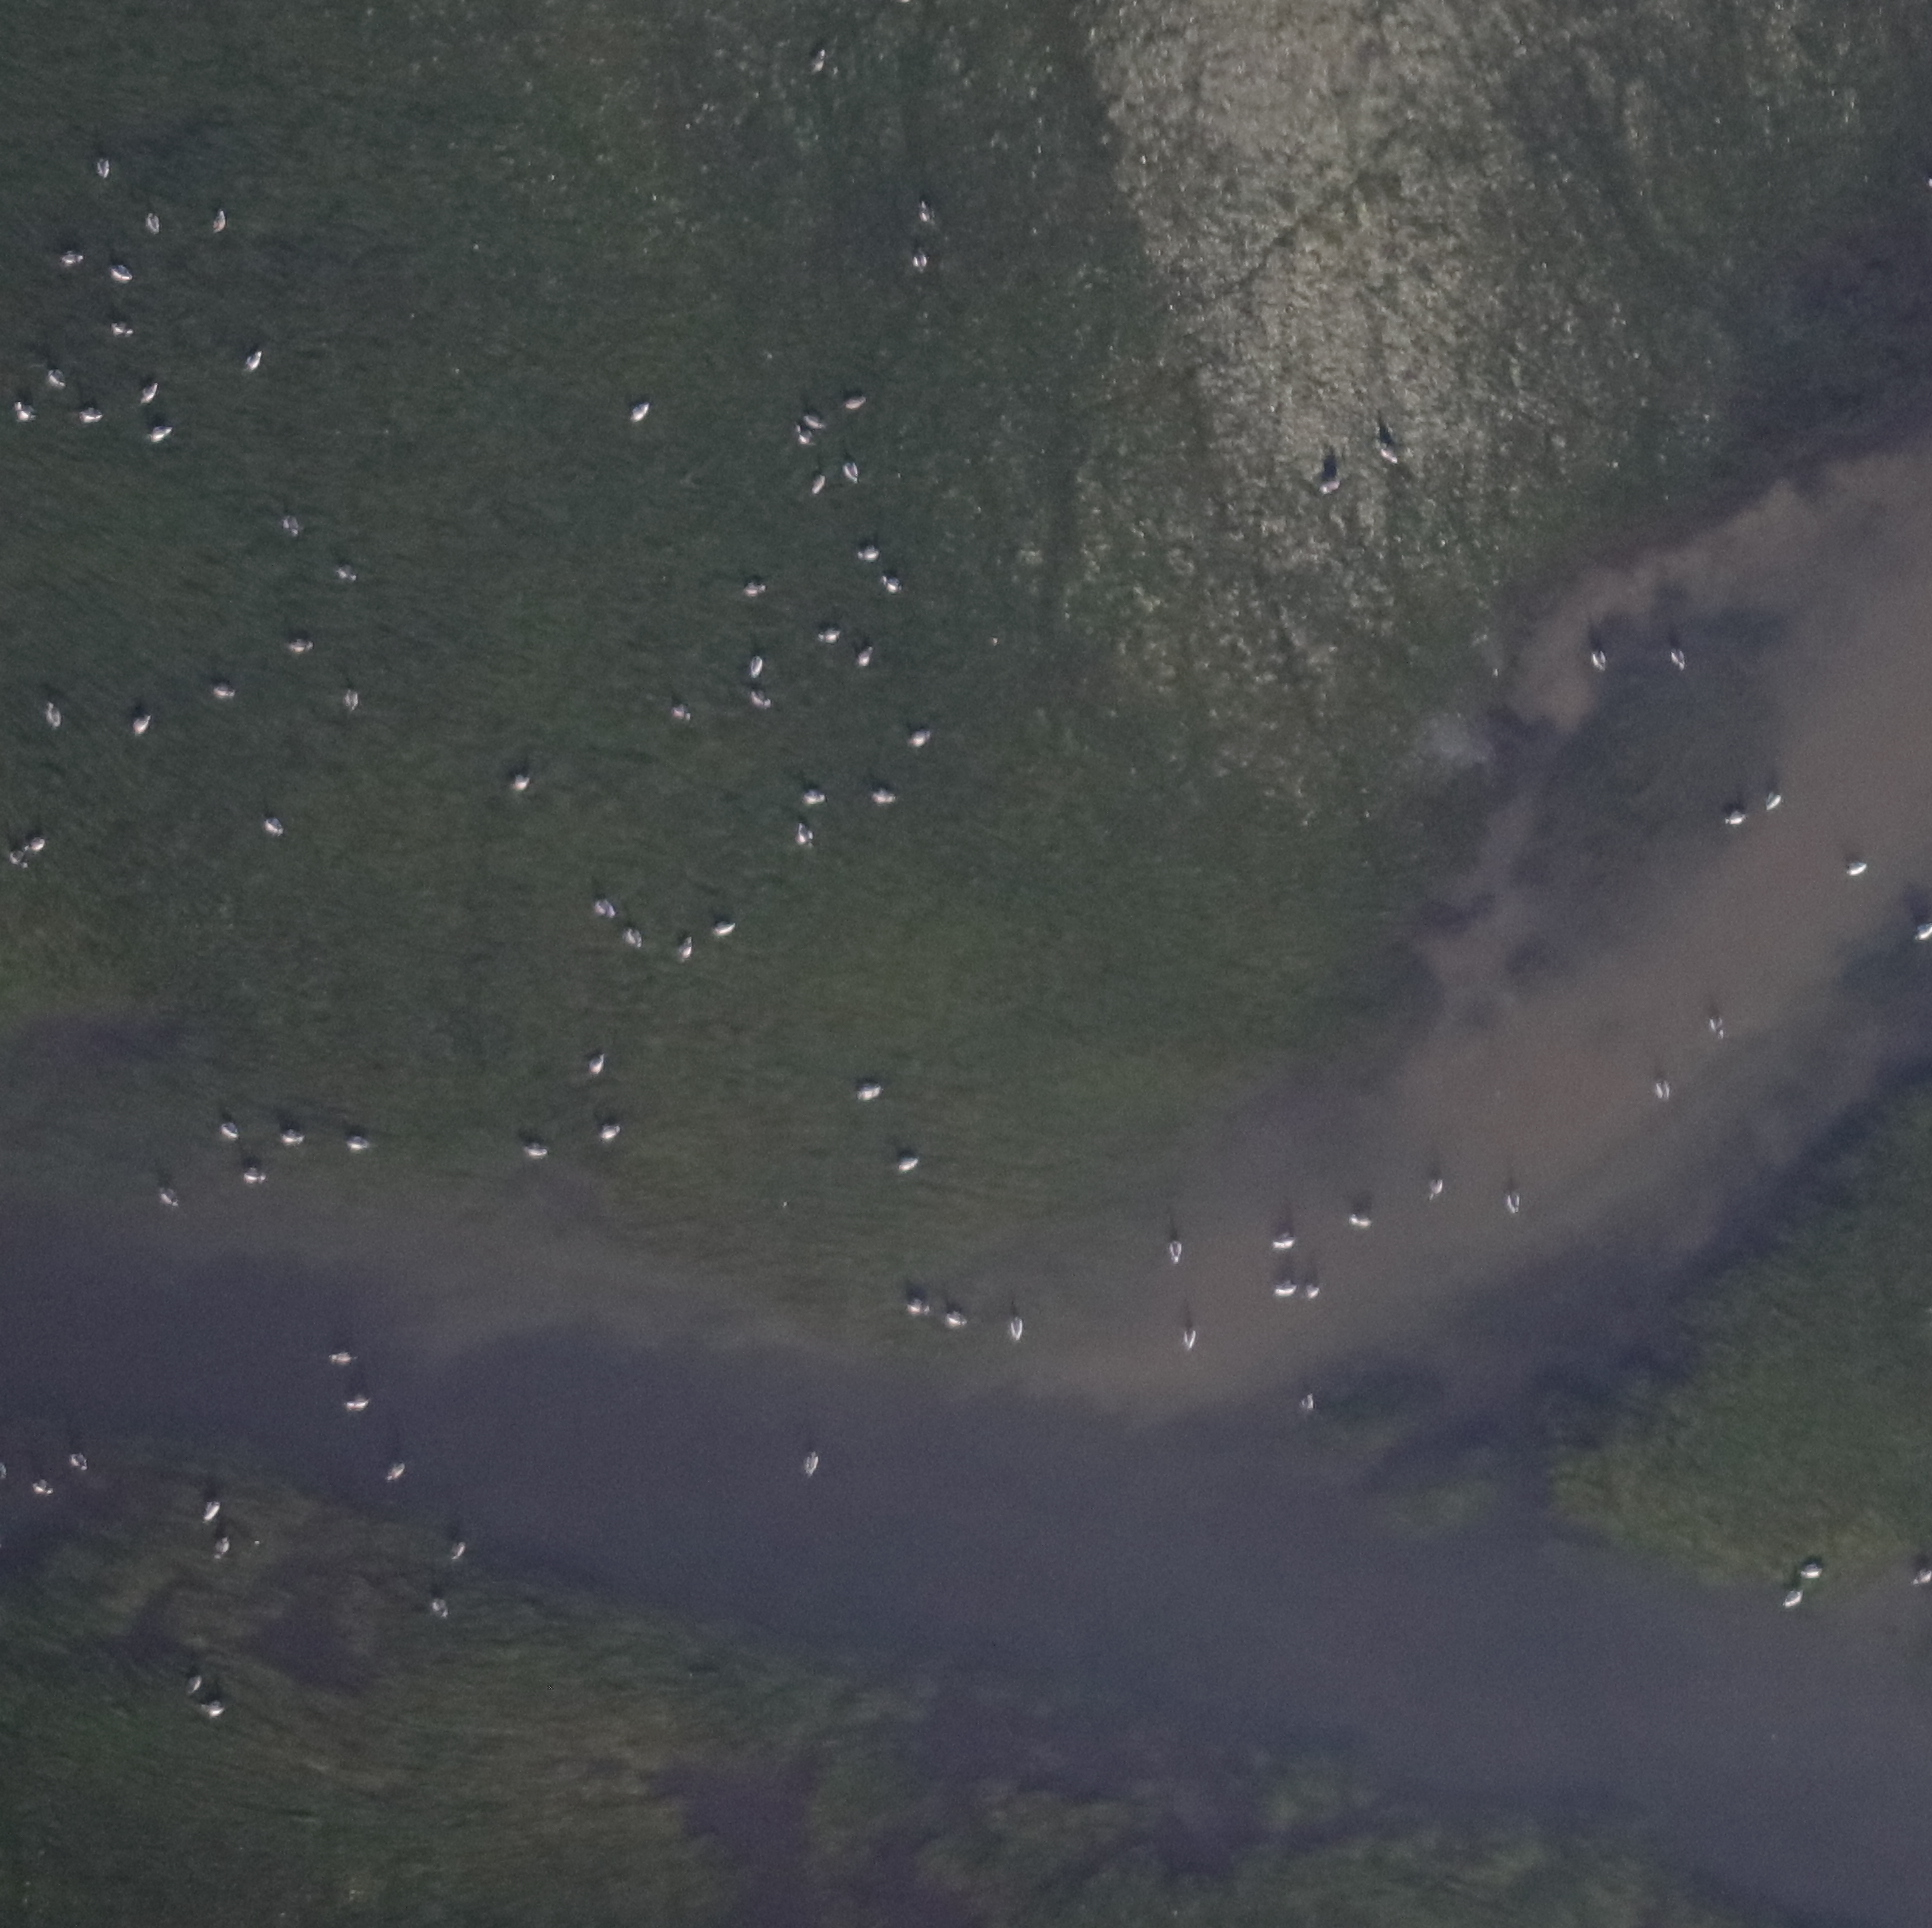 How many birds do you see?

95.